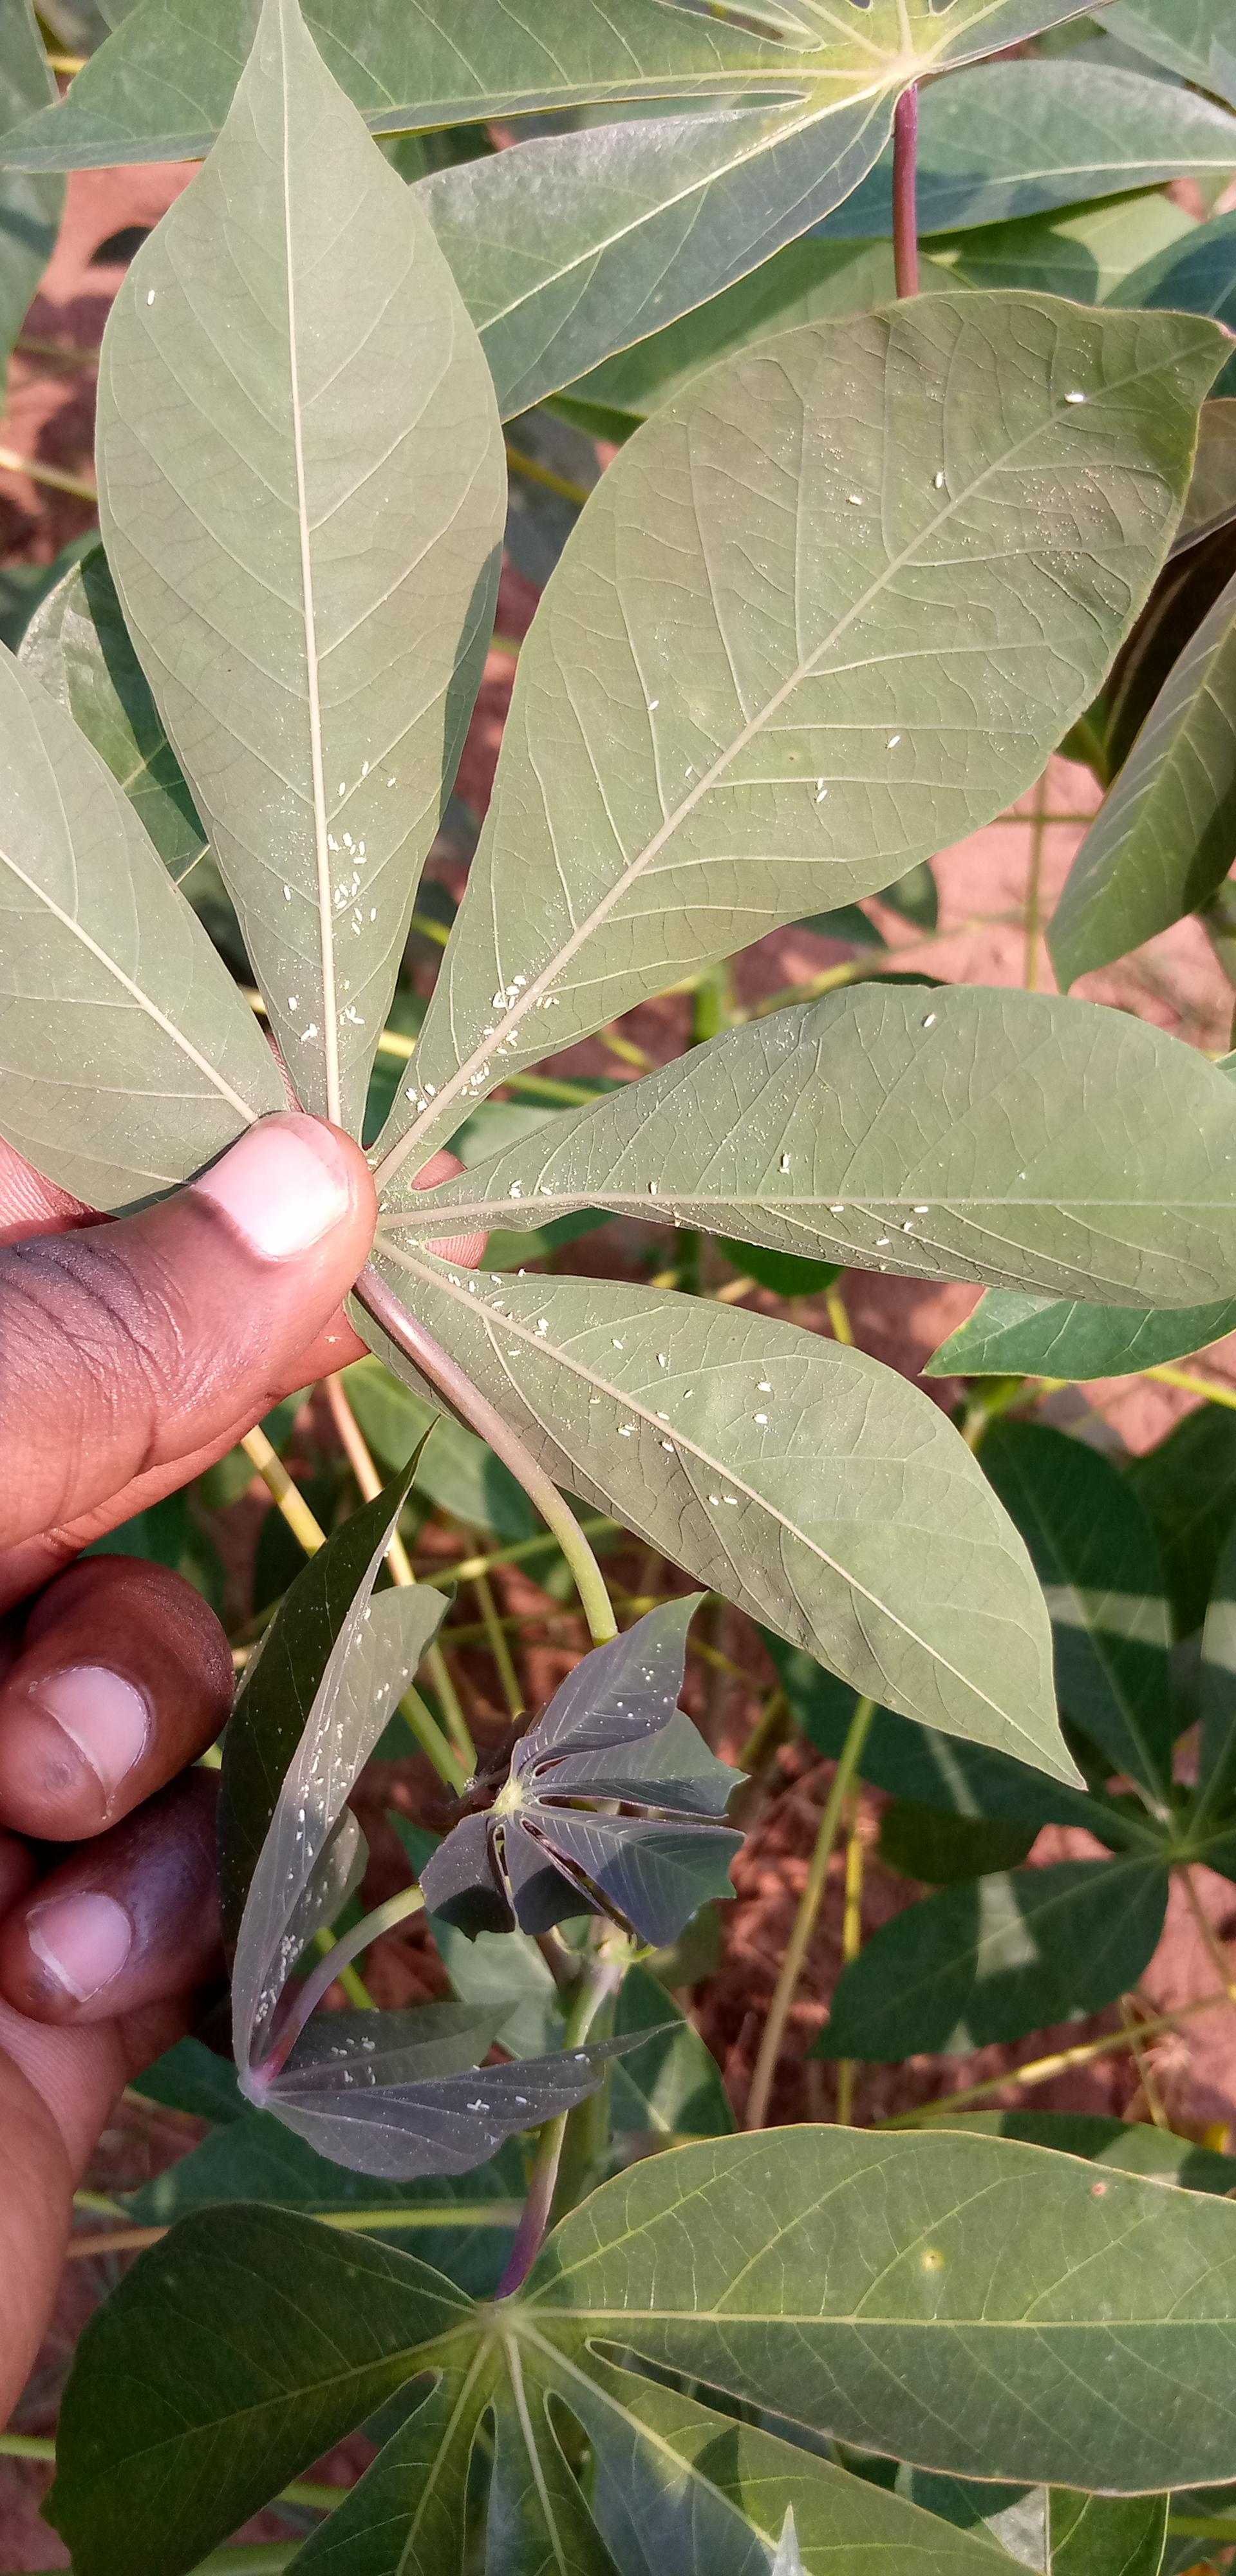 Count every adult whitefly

136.